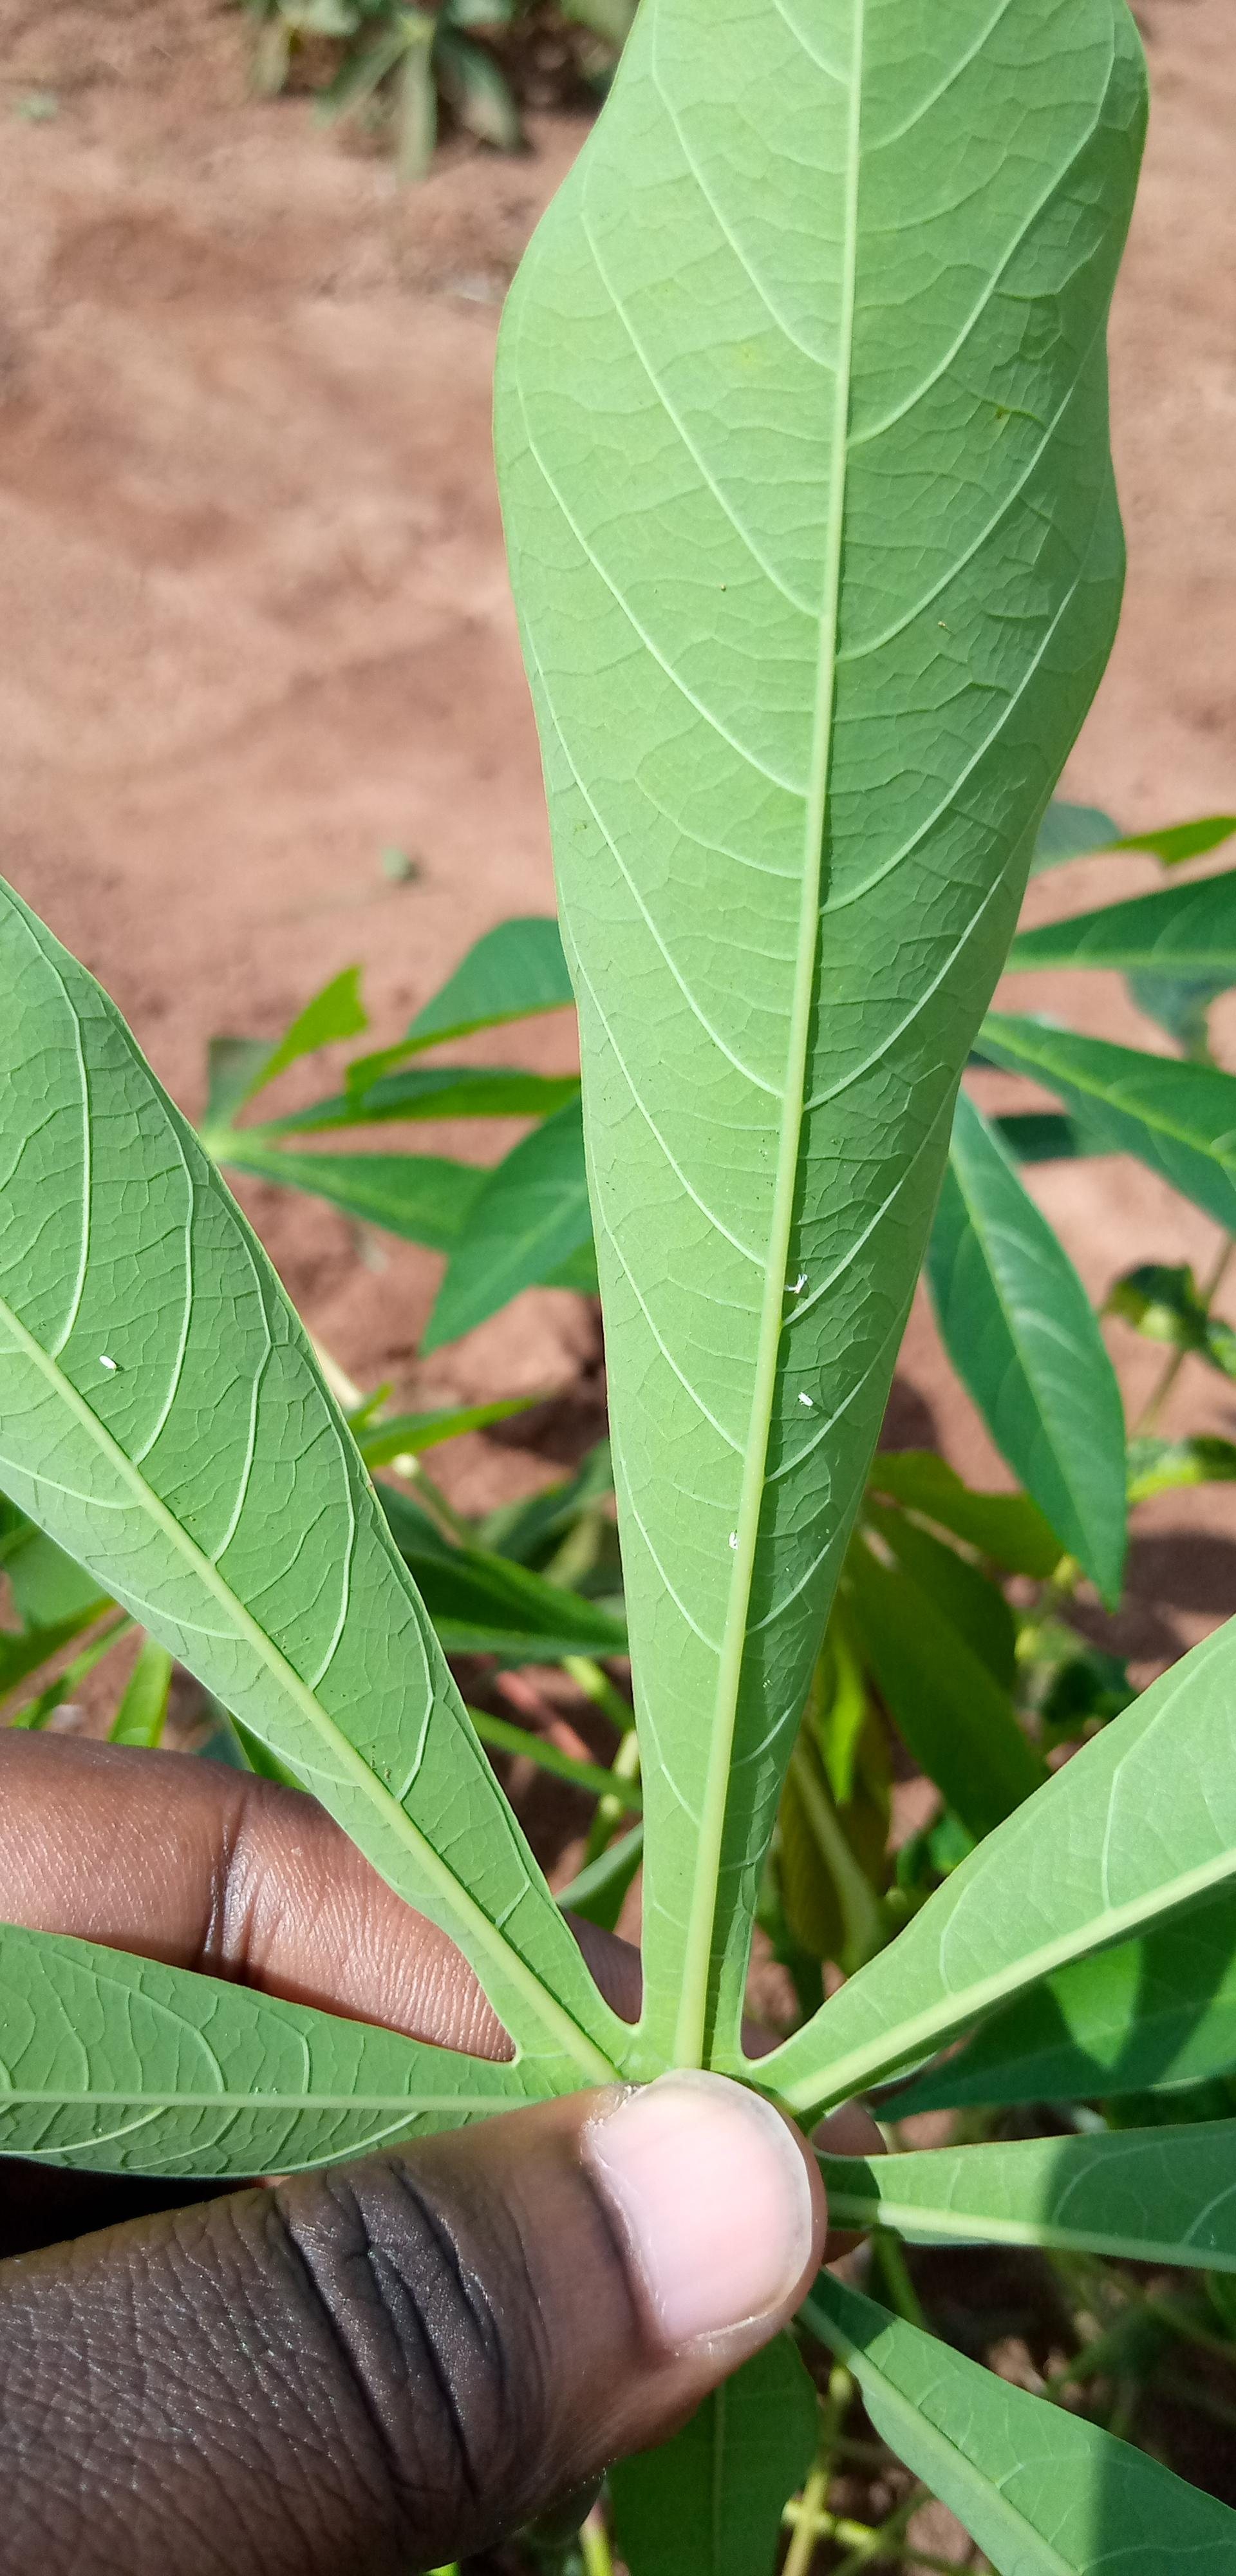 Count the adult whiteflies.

4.